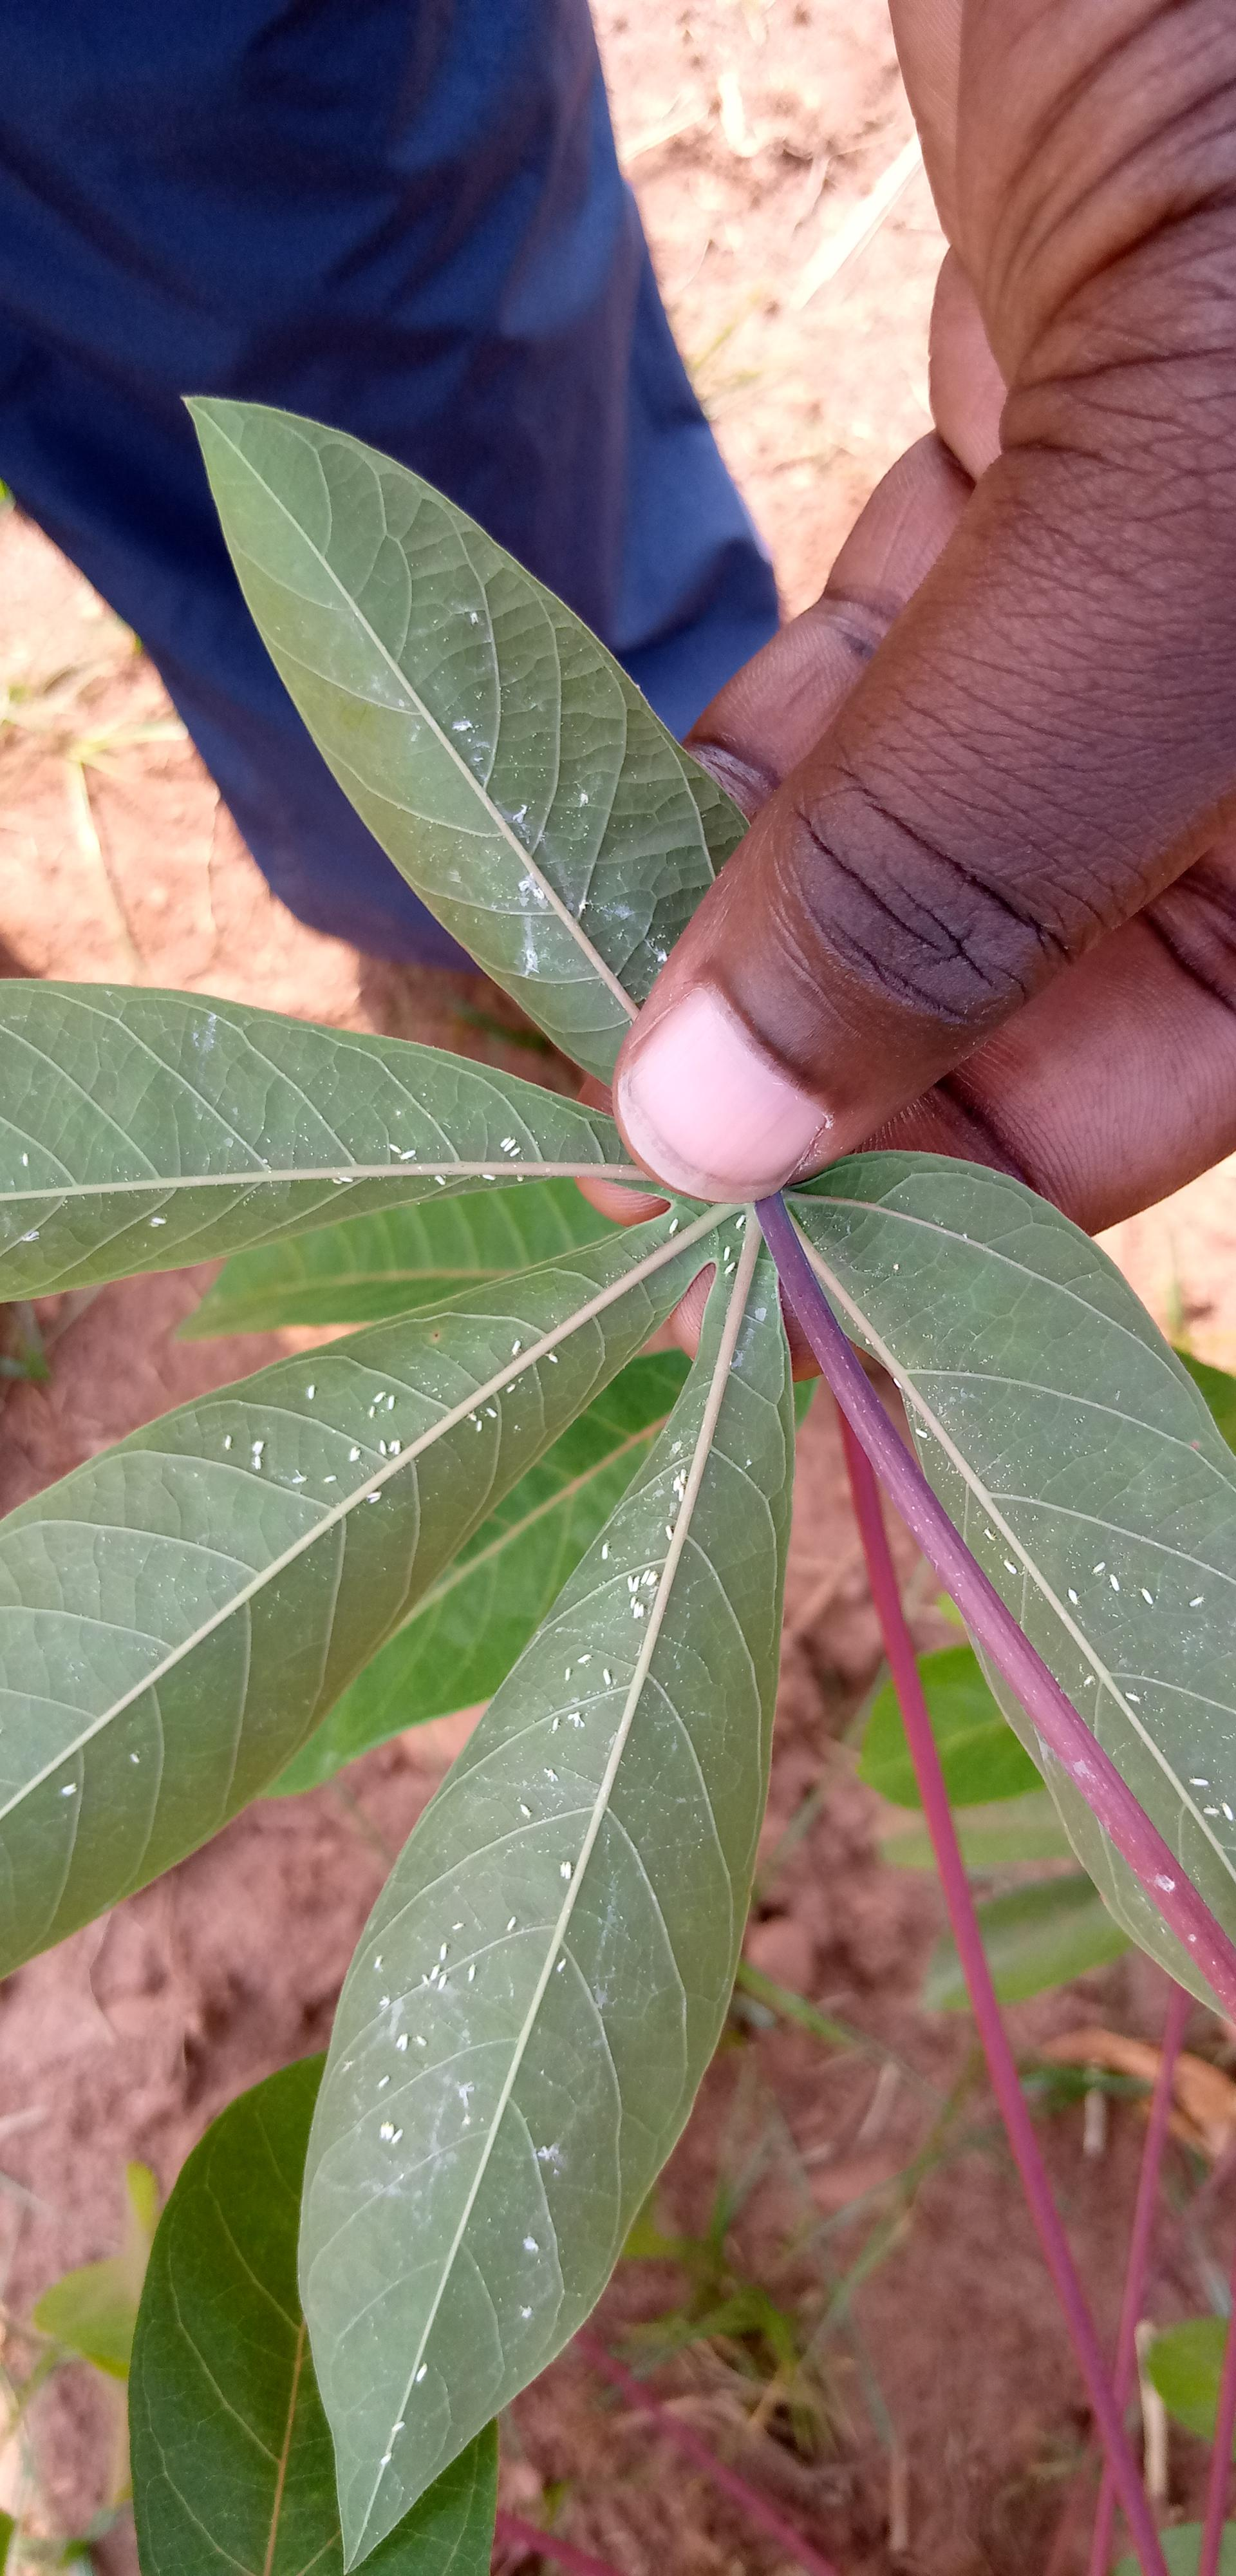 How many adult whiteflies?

104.